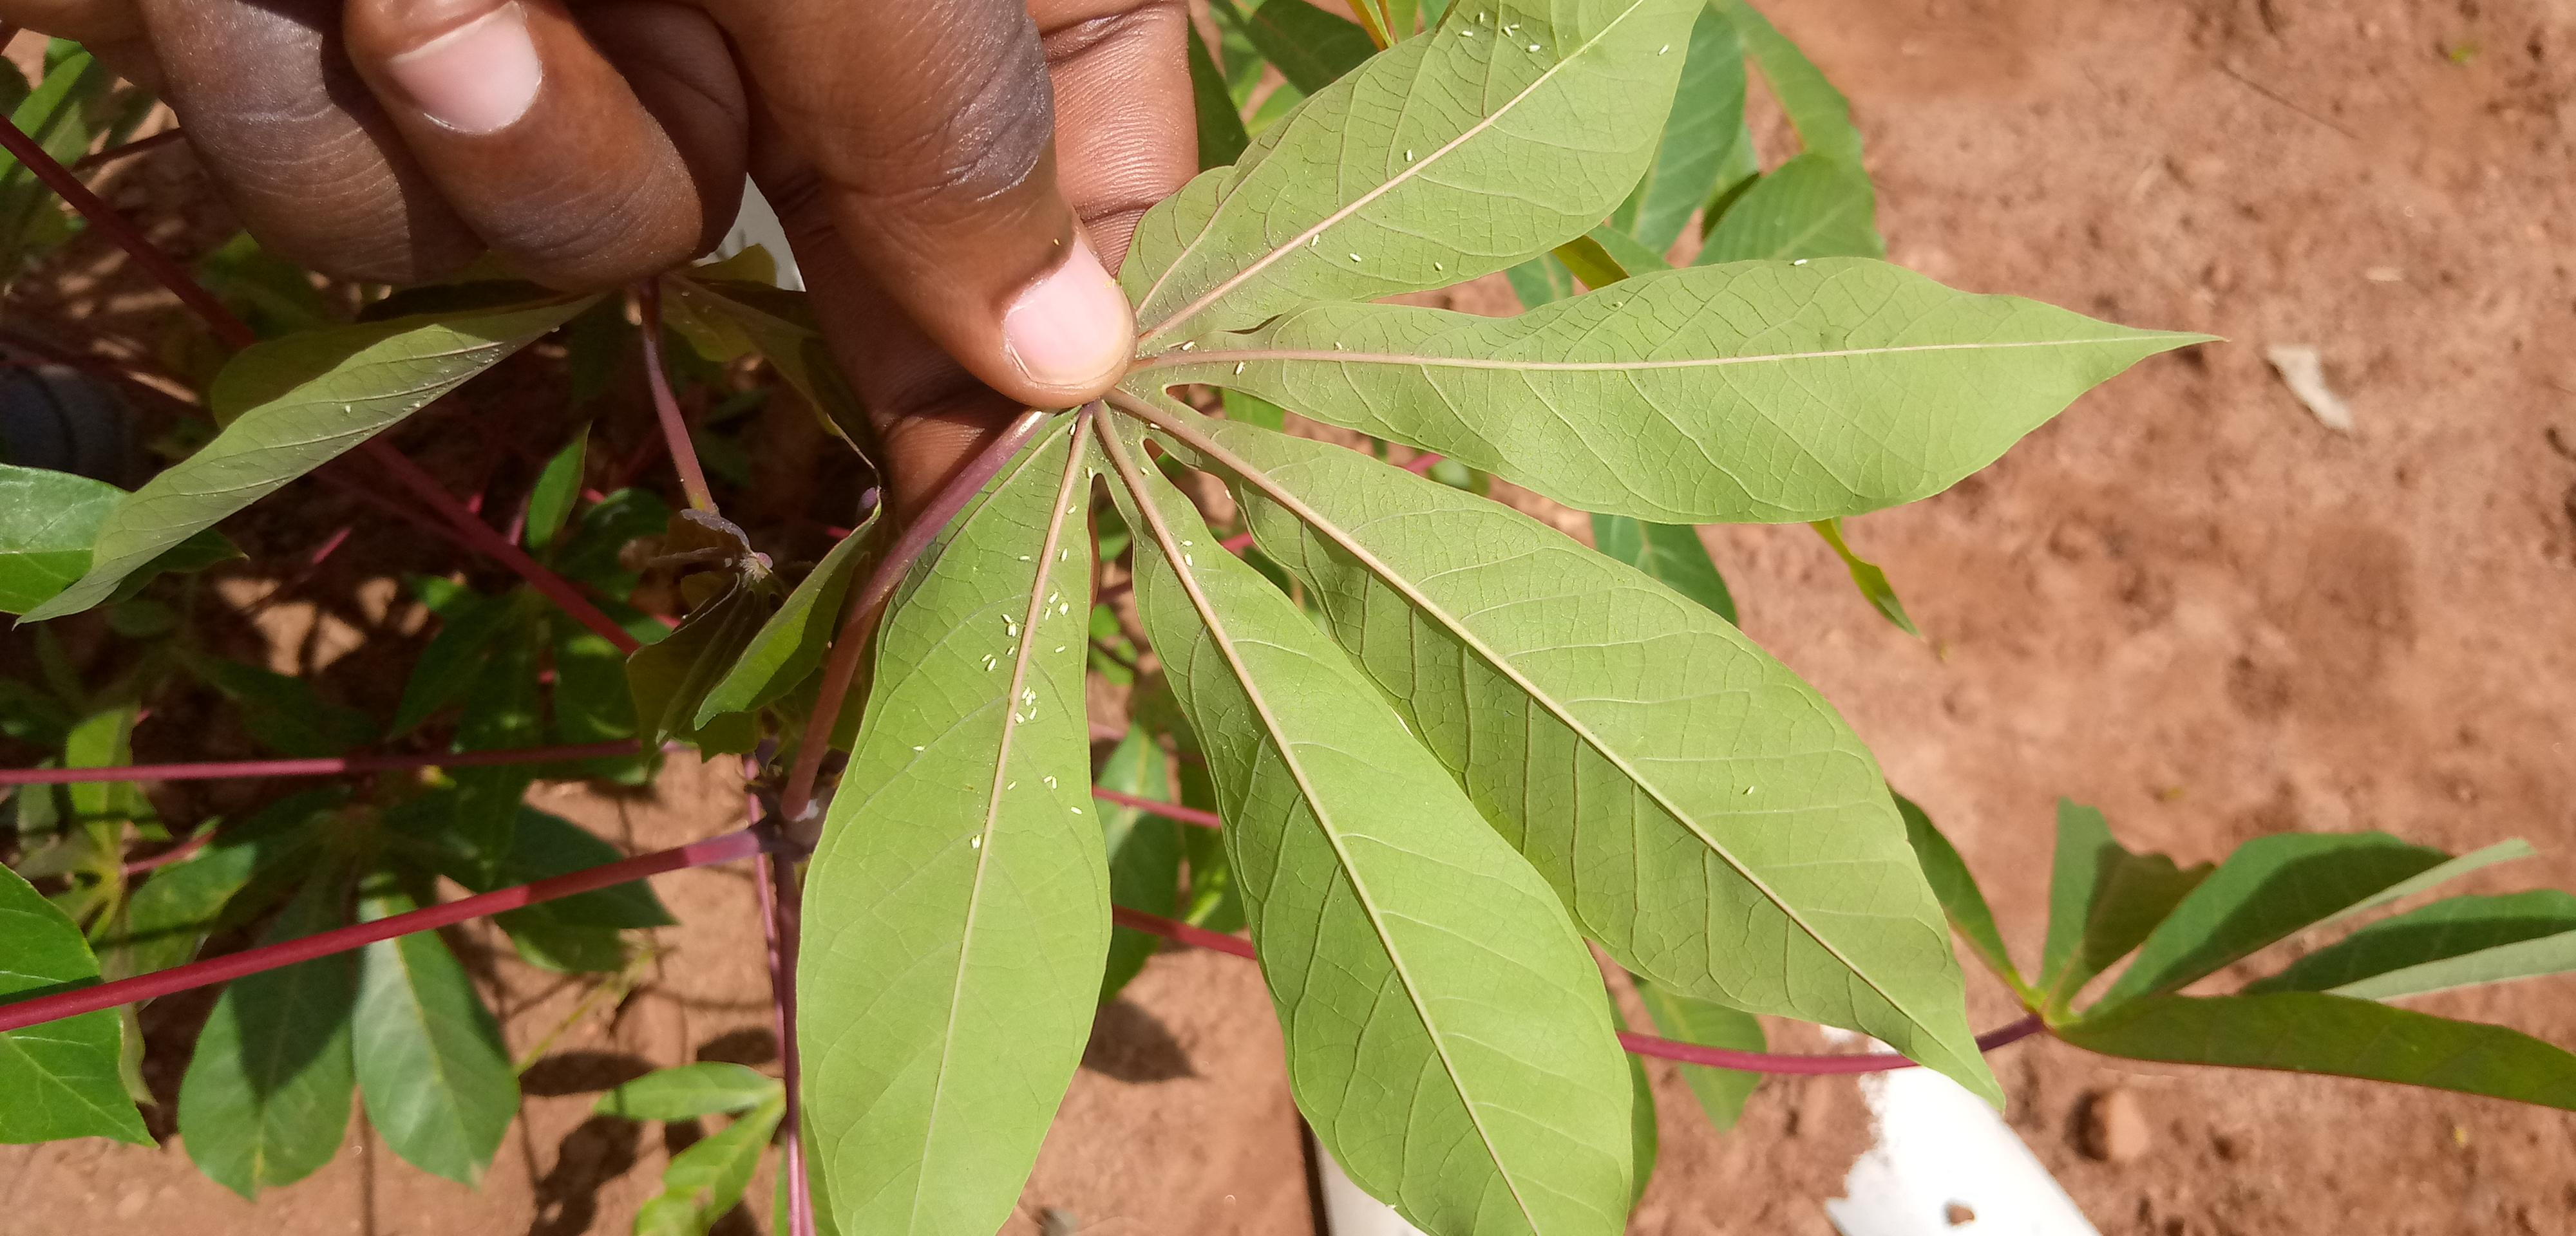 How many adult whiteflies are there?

46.